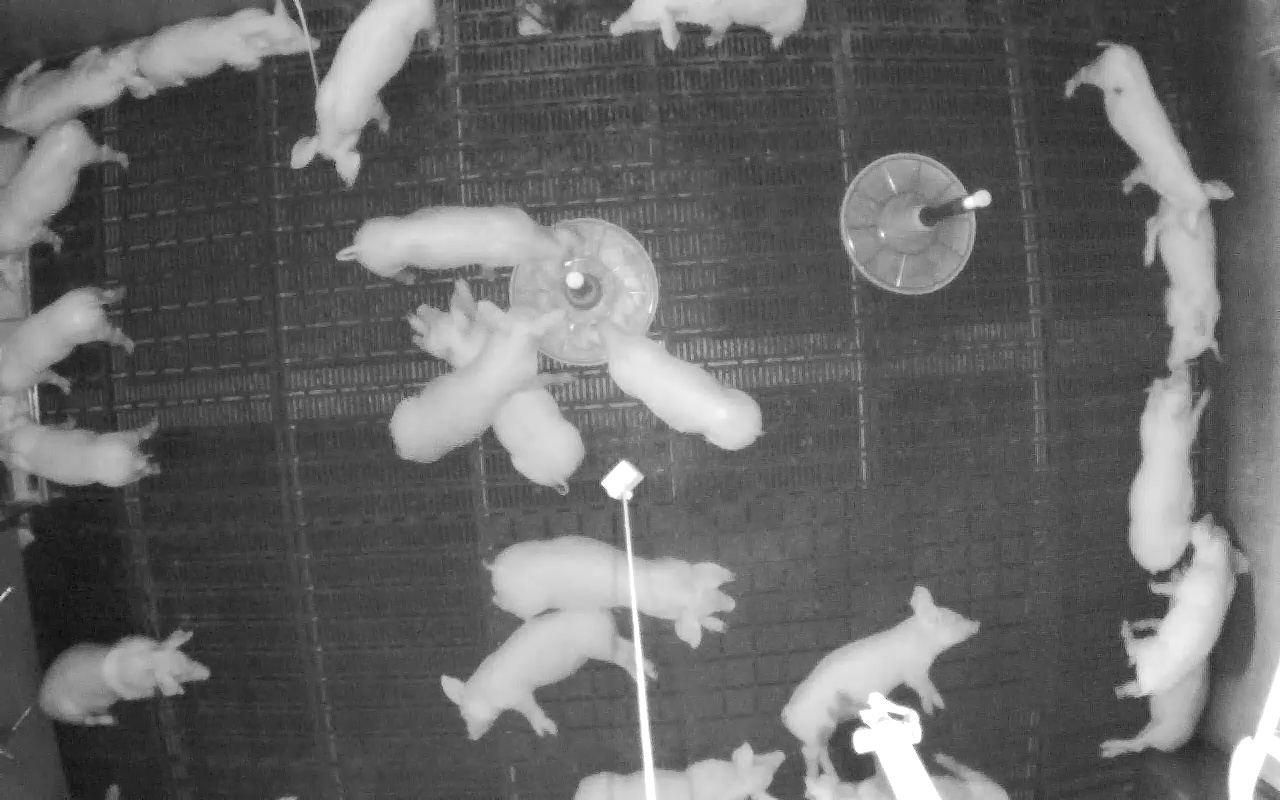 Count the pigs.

22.